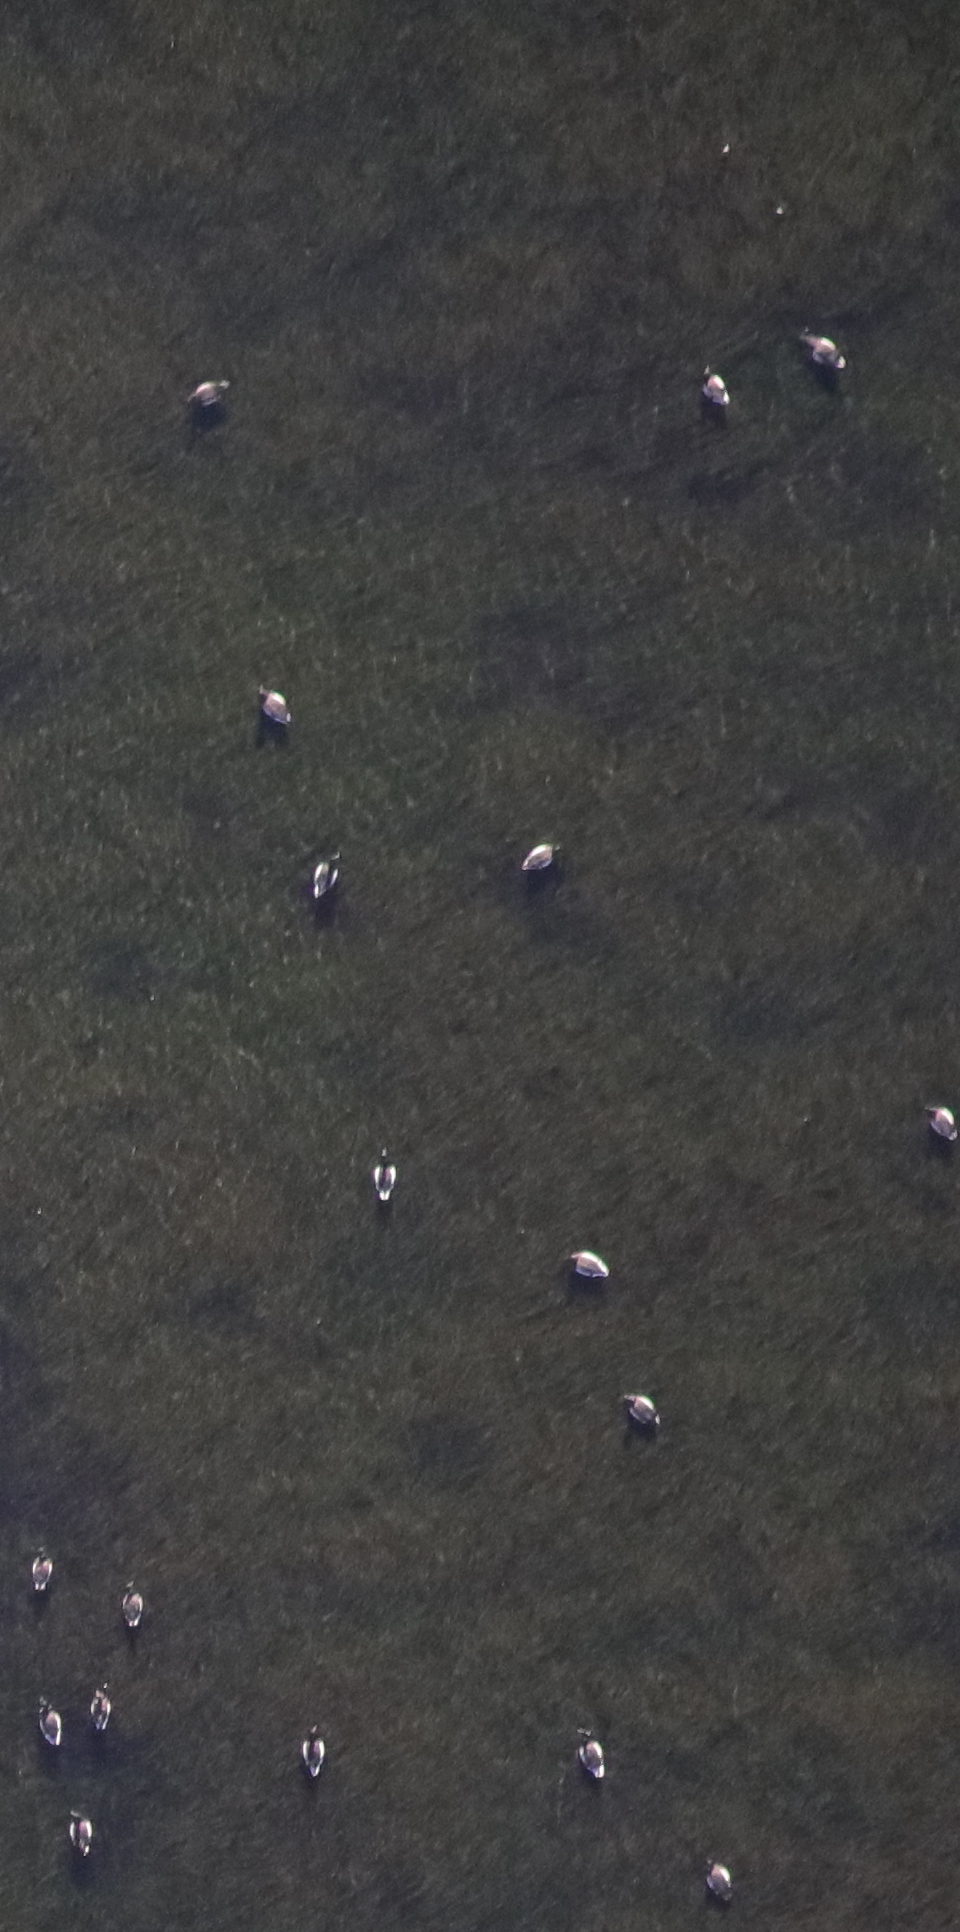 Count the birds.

18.